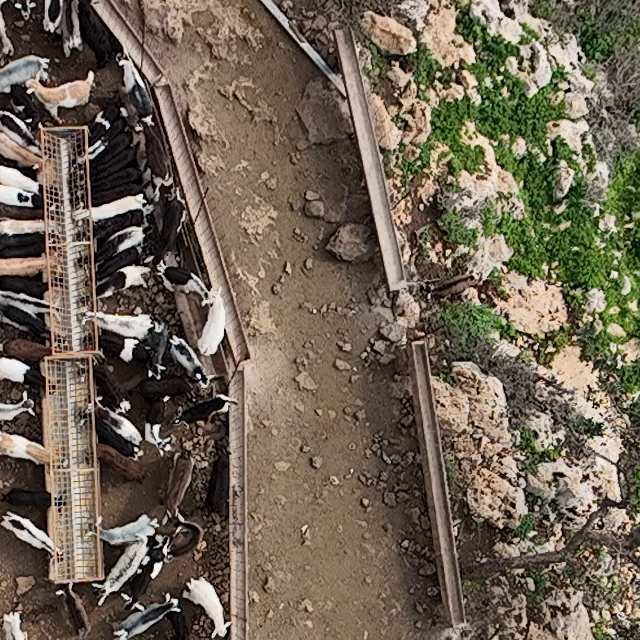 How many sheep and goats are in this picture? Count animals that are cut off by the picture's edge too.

61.